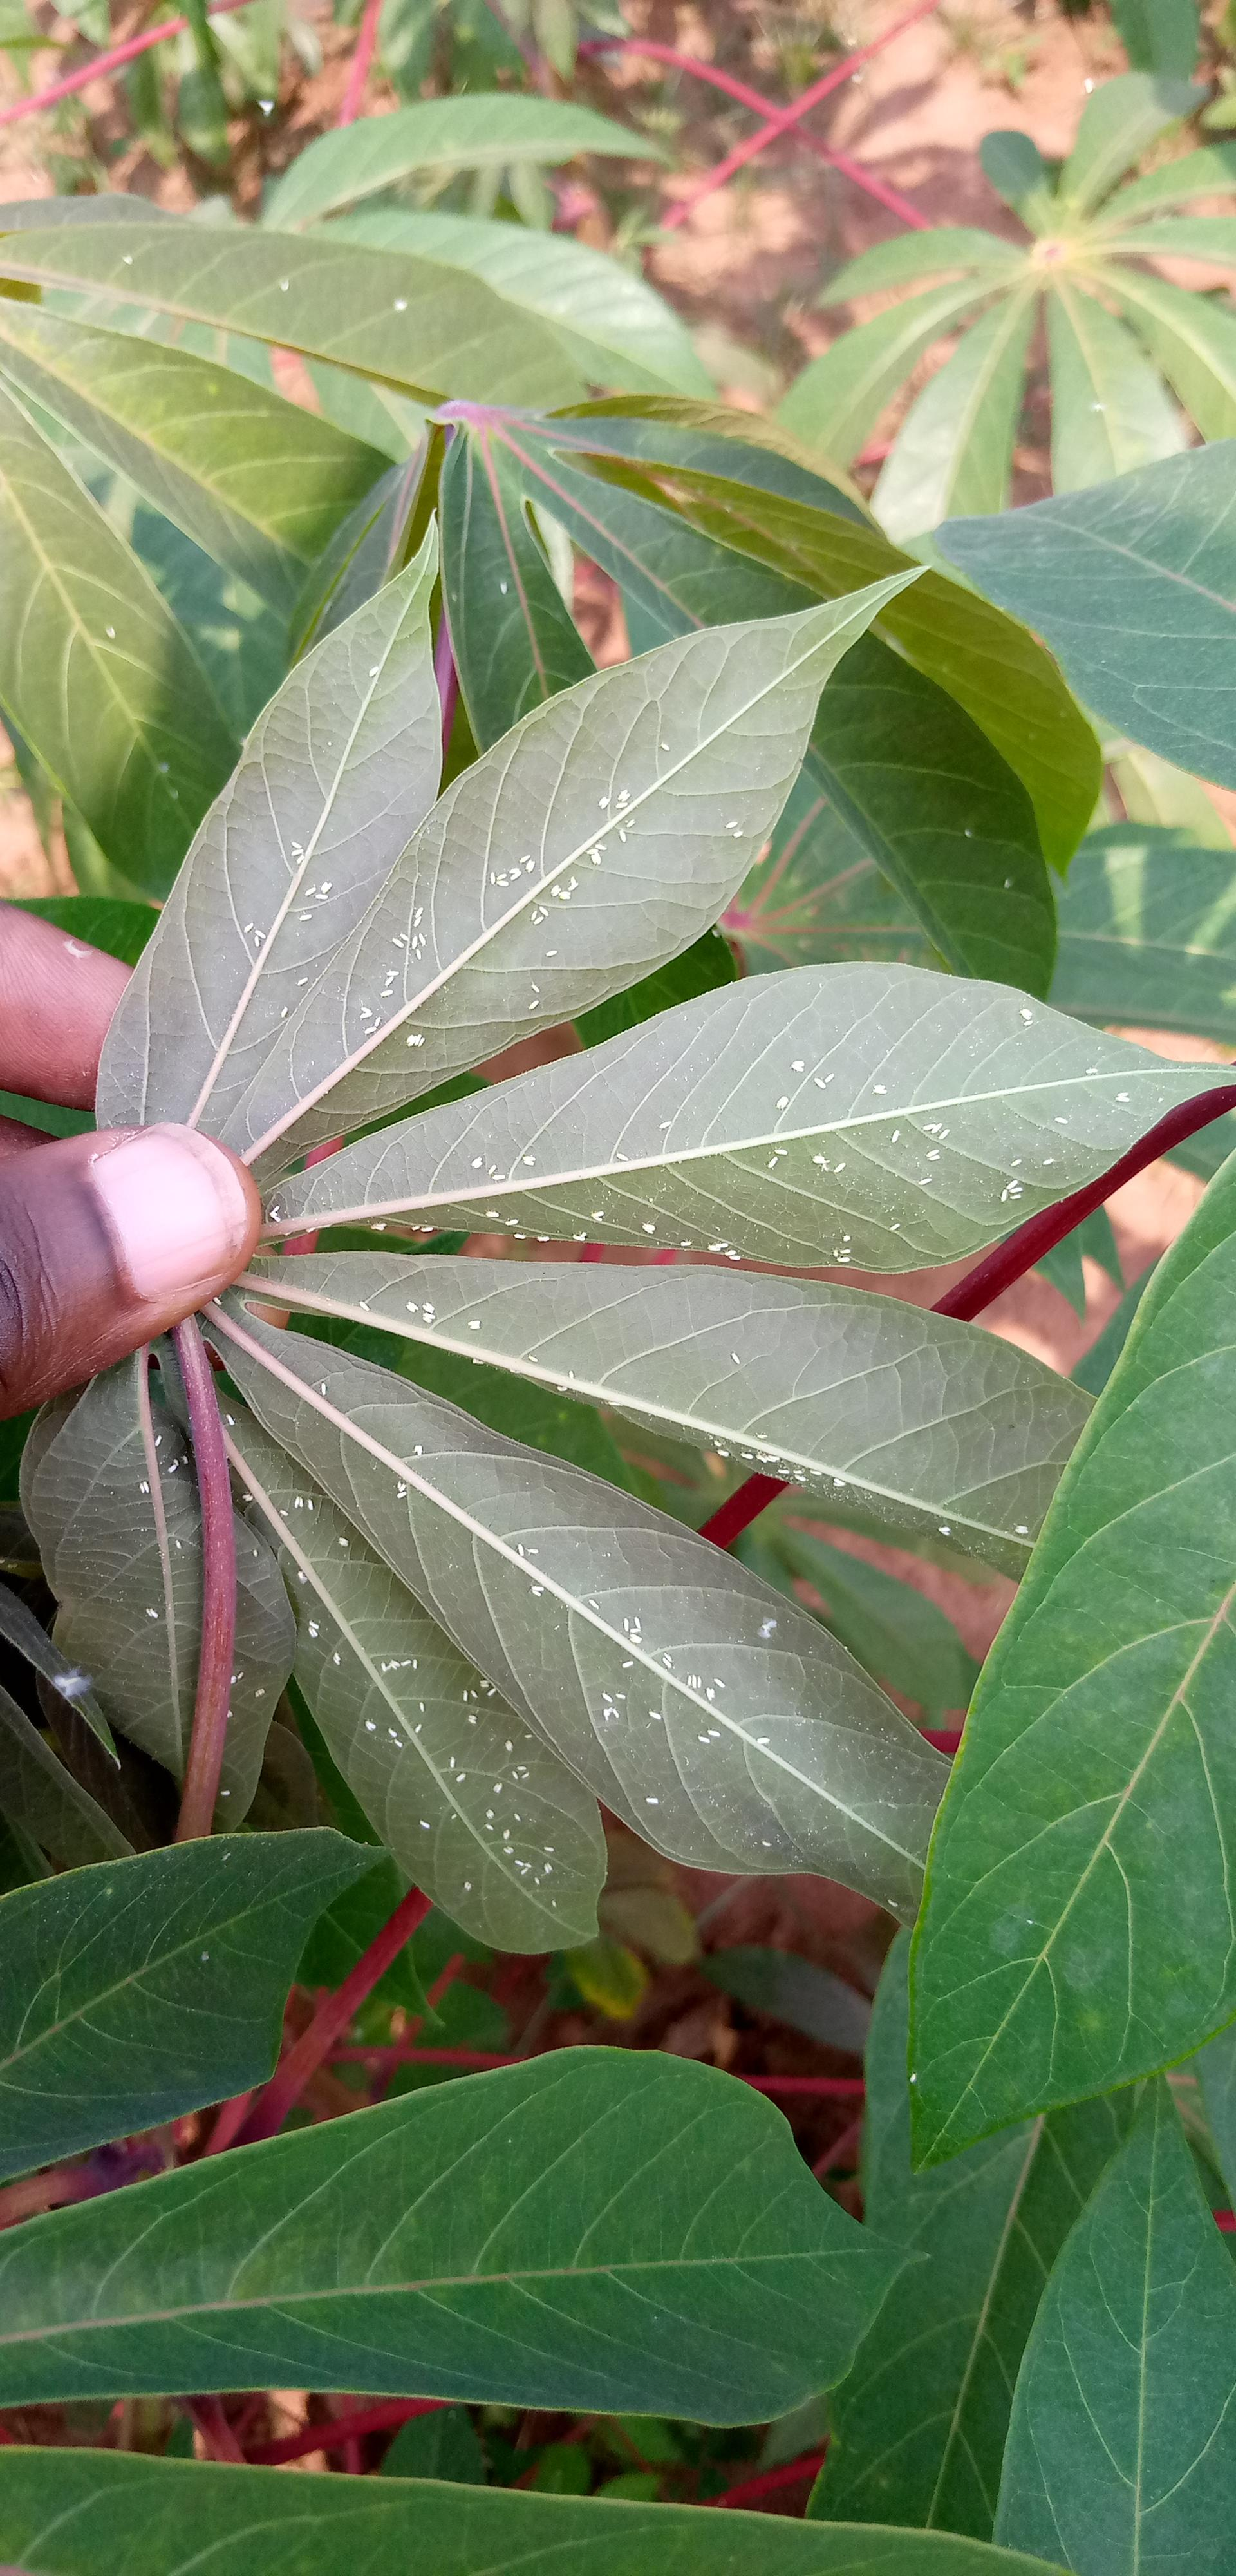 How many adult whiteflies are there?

254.